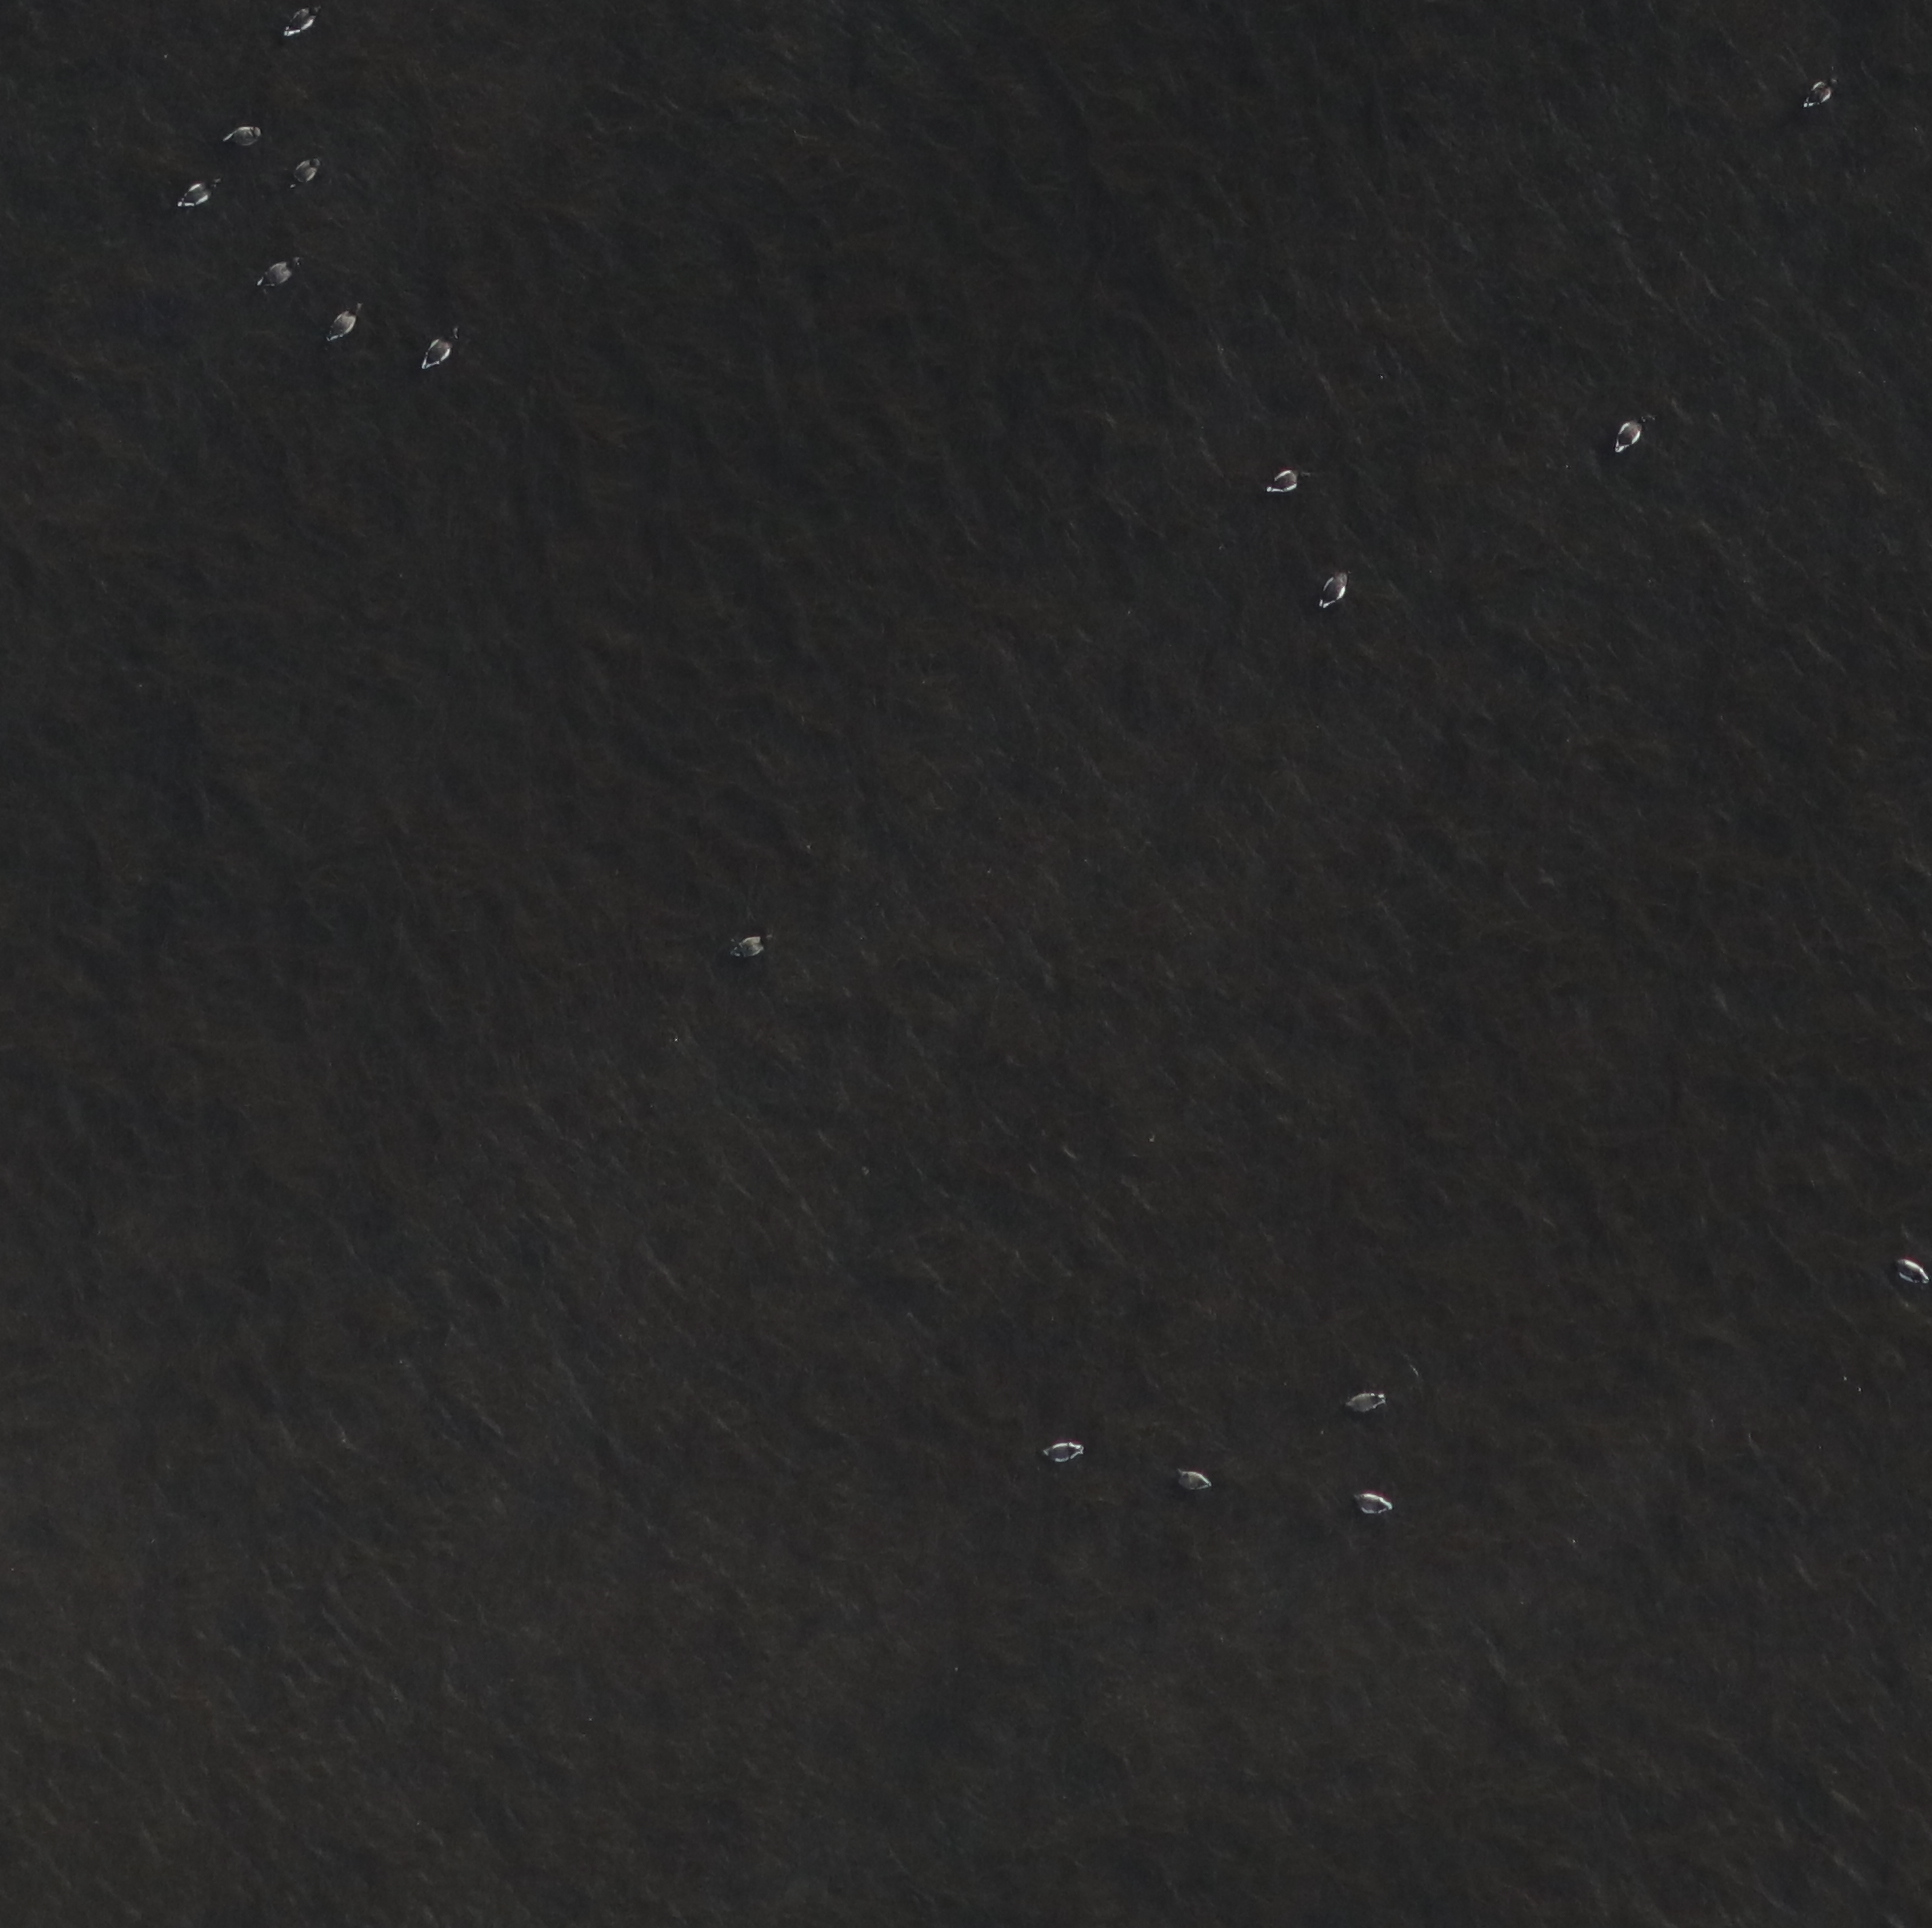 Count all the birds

17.